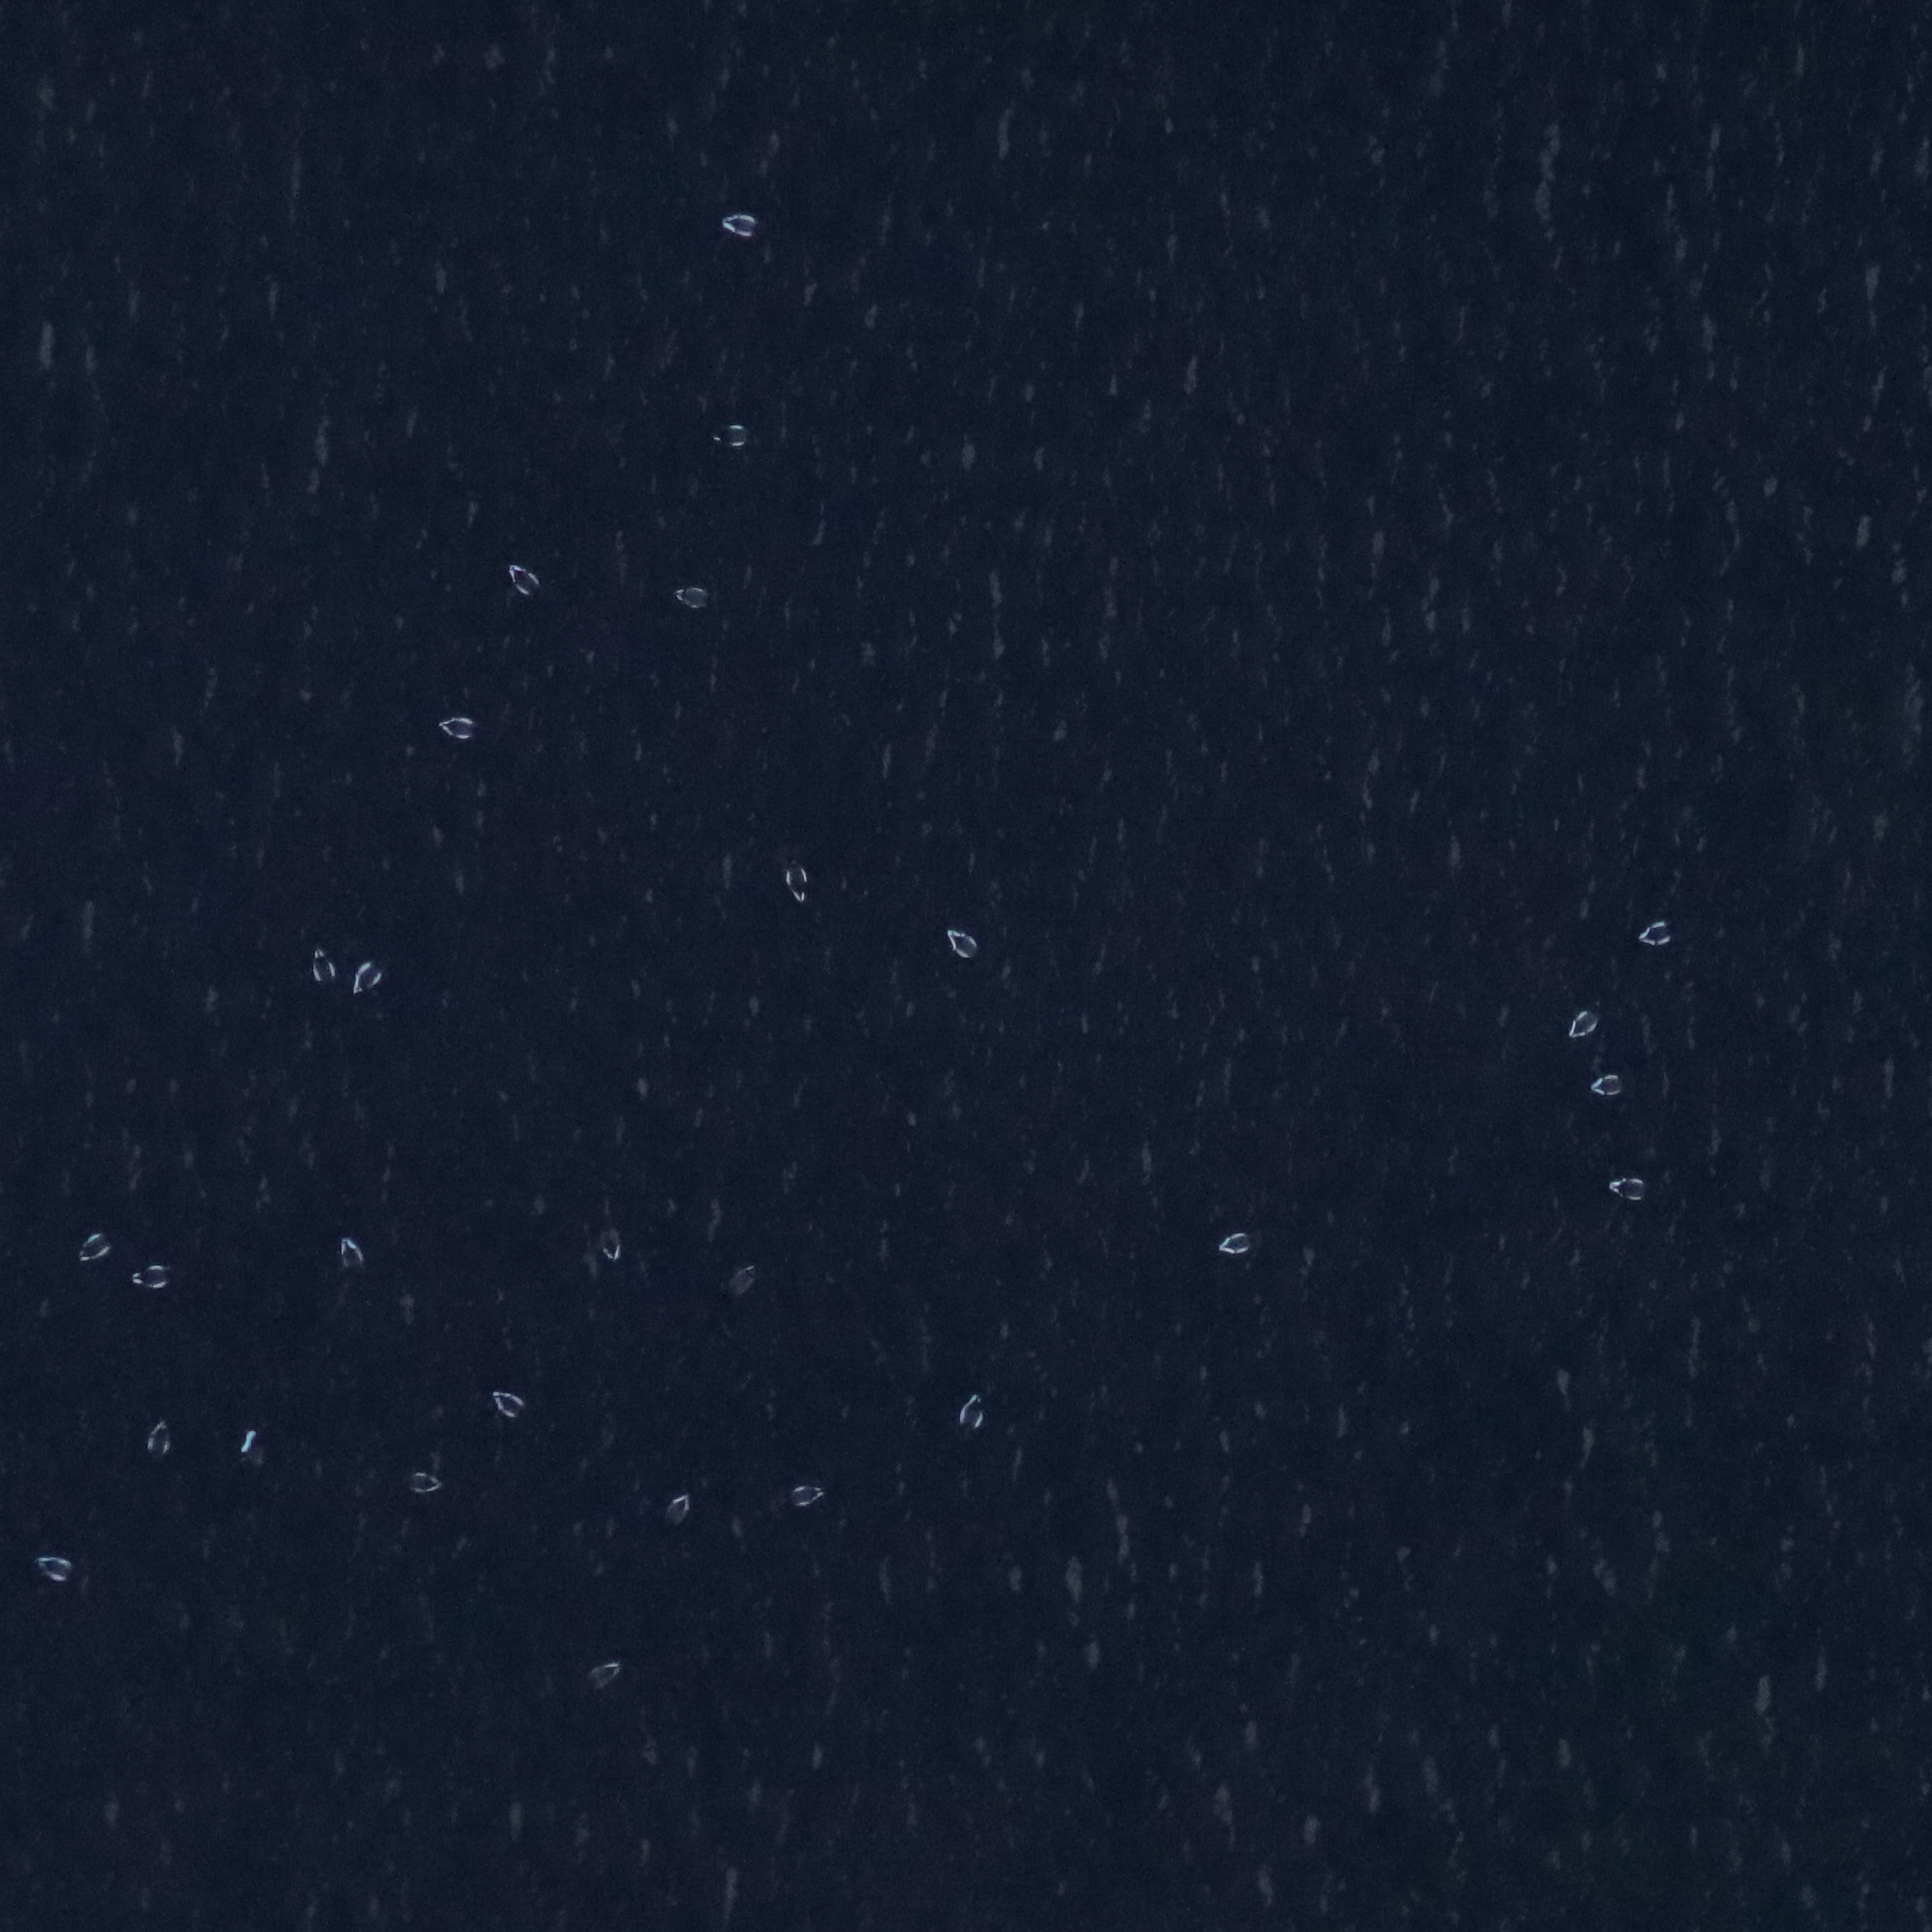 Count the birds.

28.